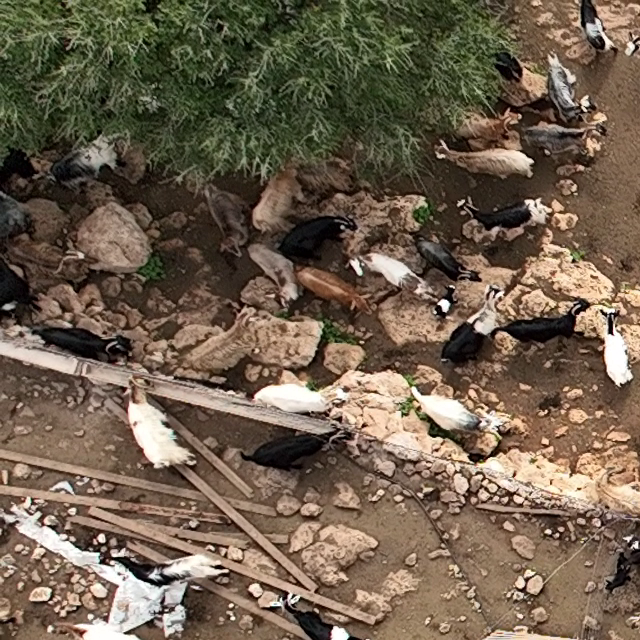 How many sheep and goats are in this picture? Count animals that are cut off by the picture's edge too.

33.